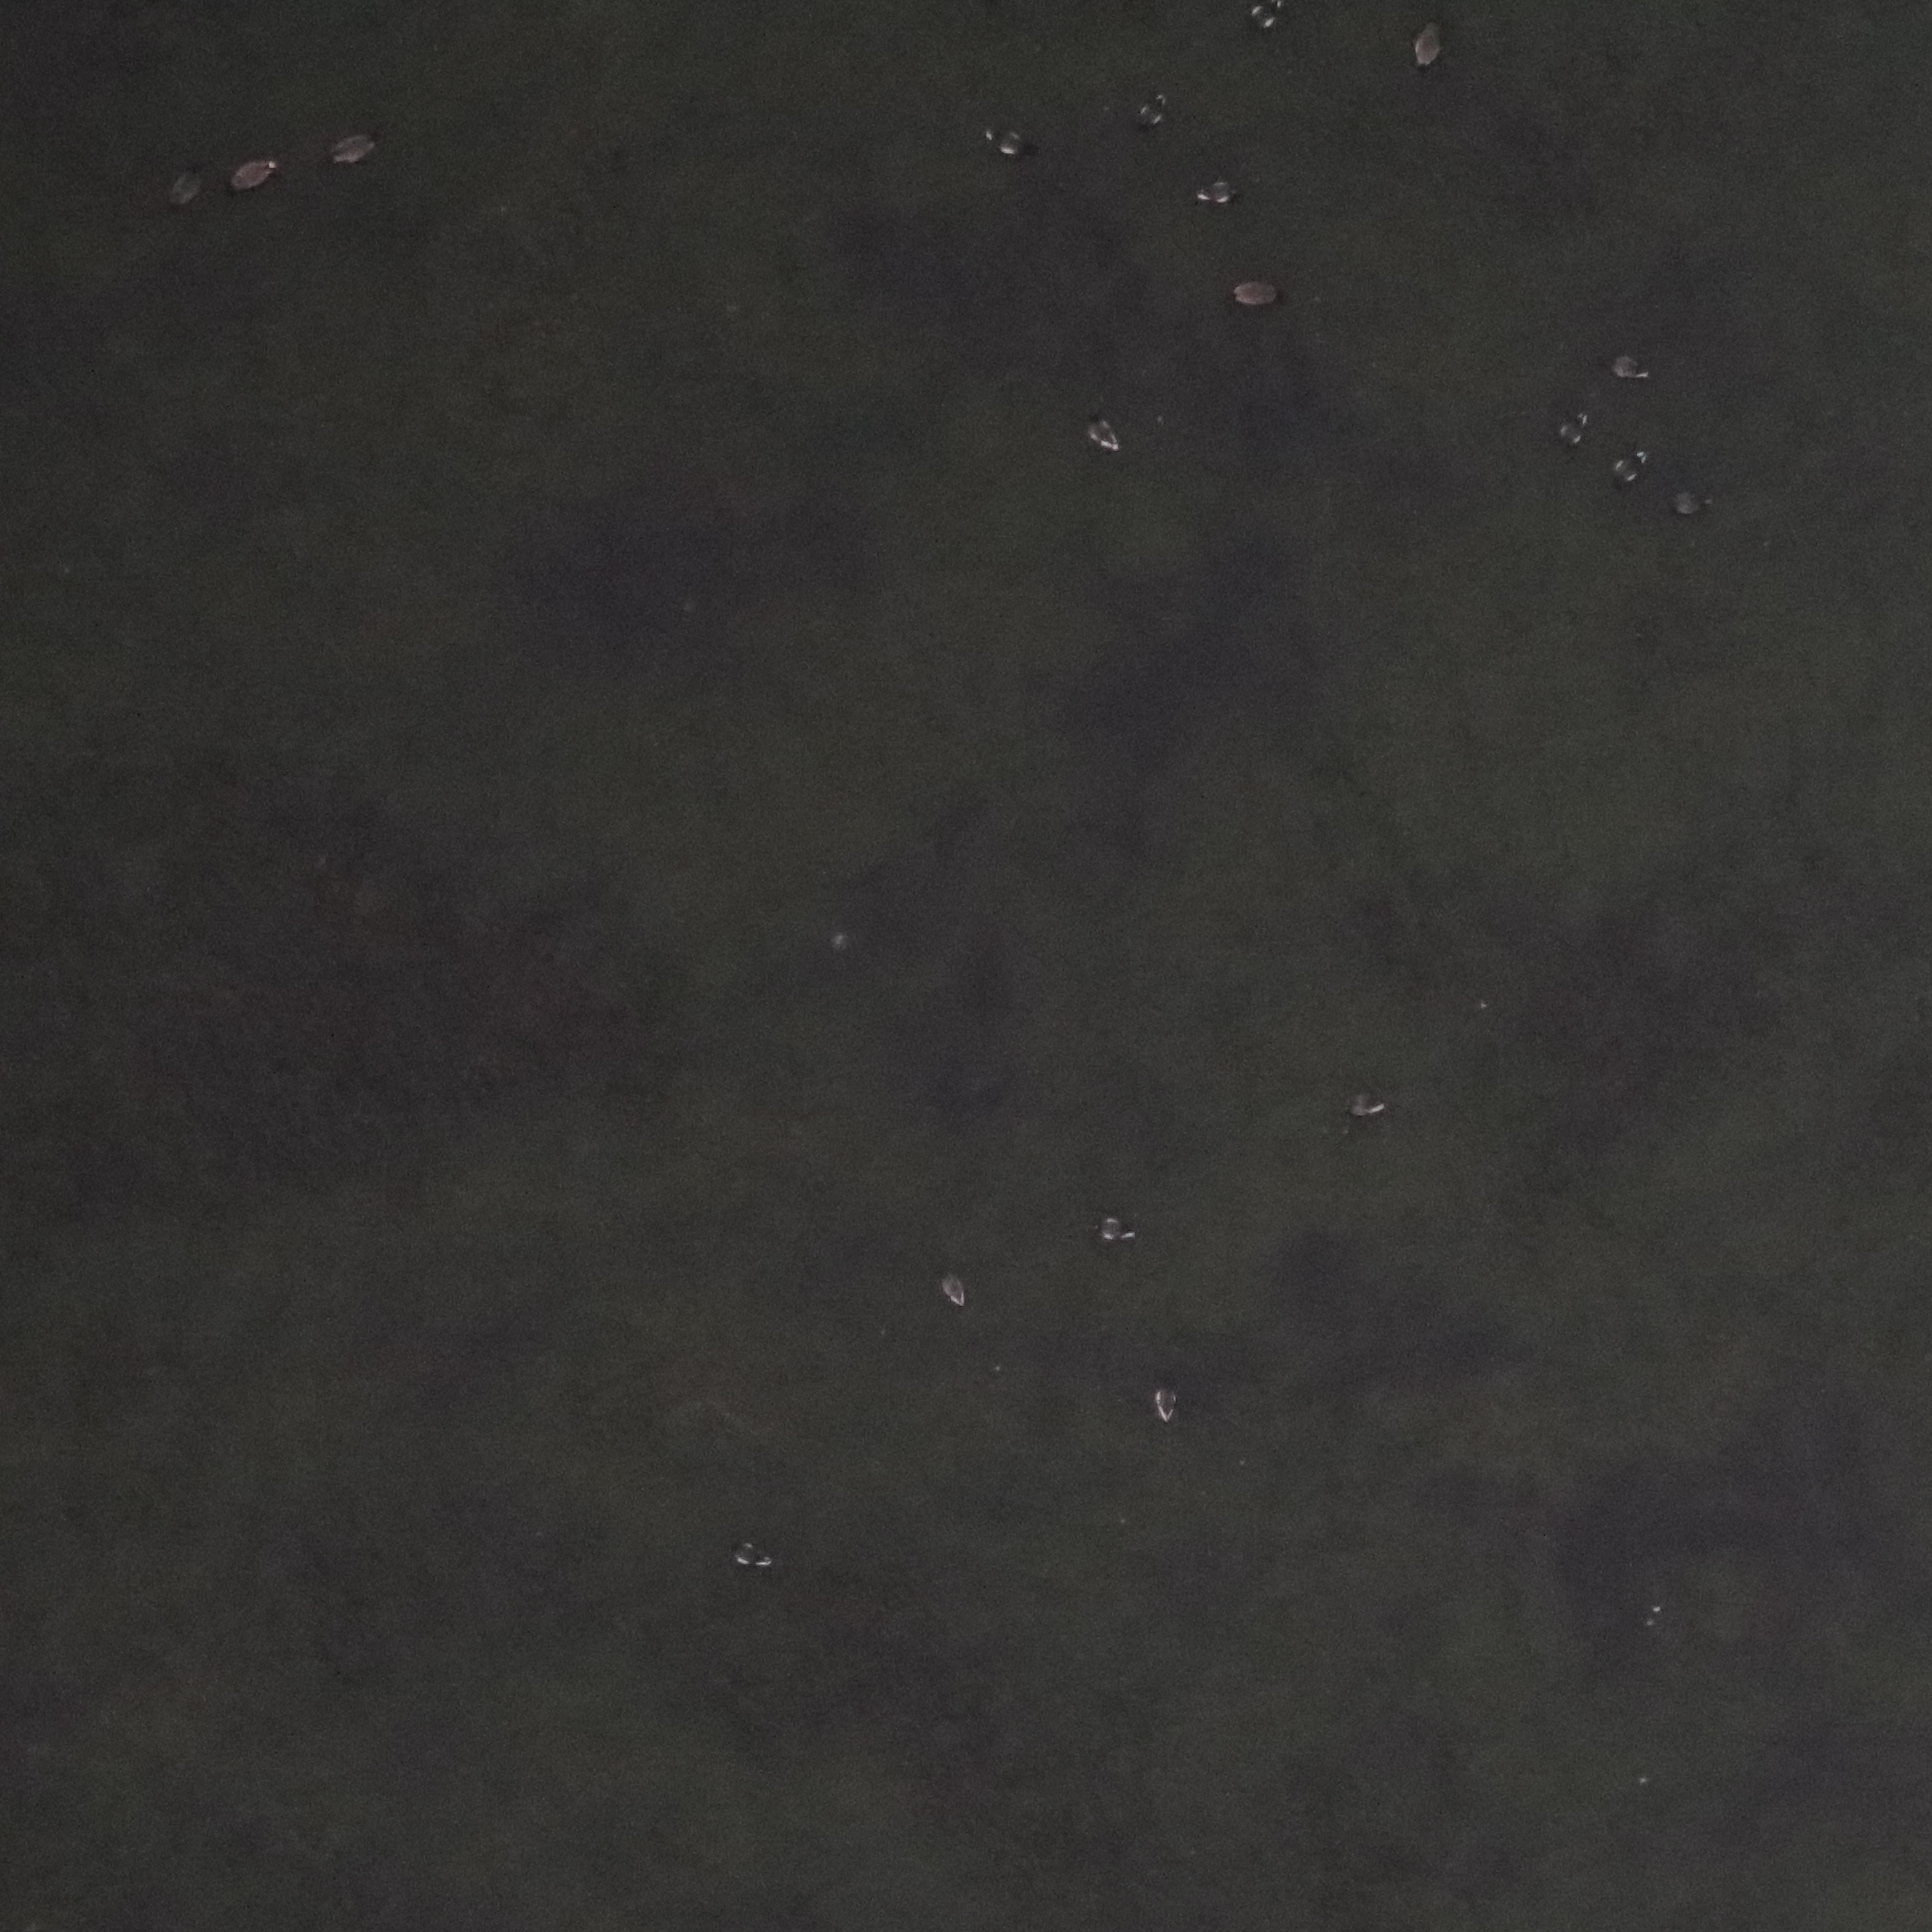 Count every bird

19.